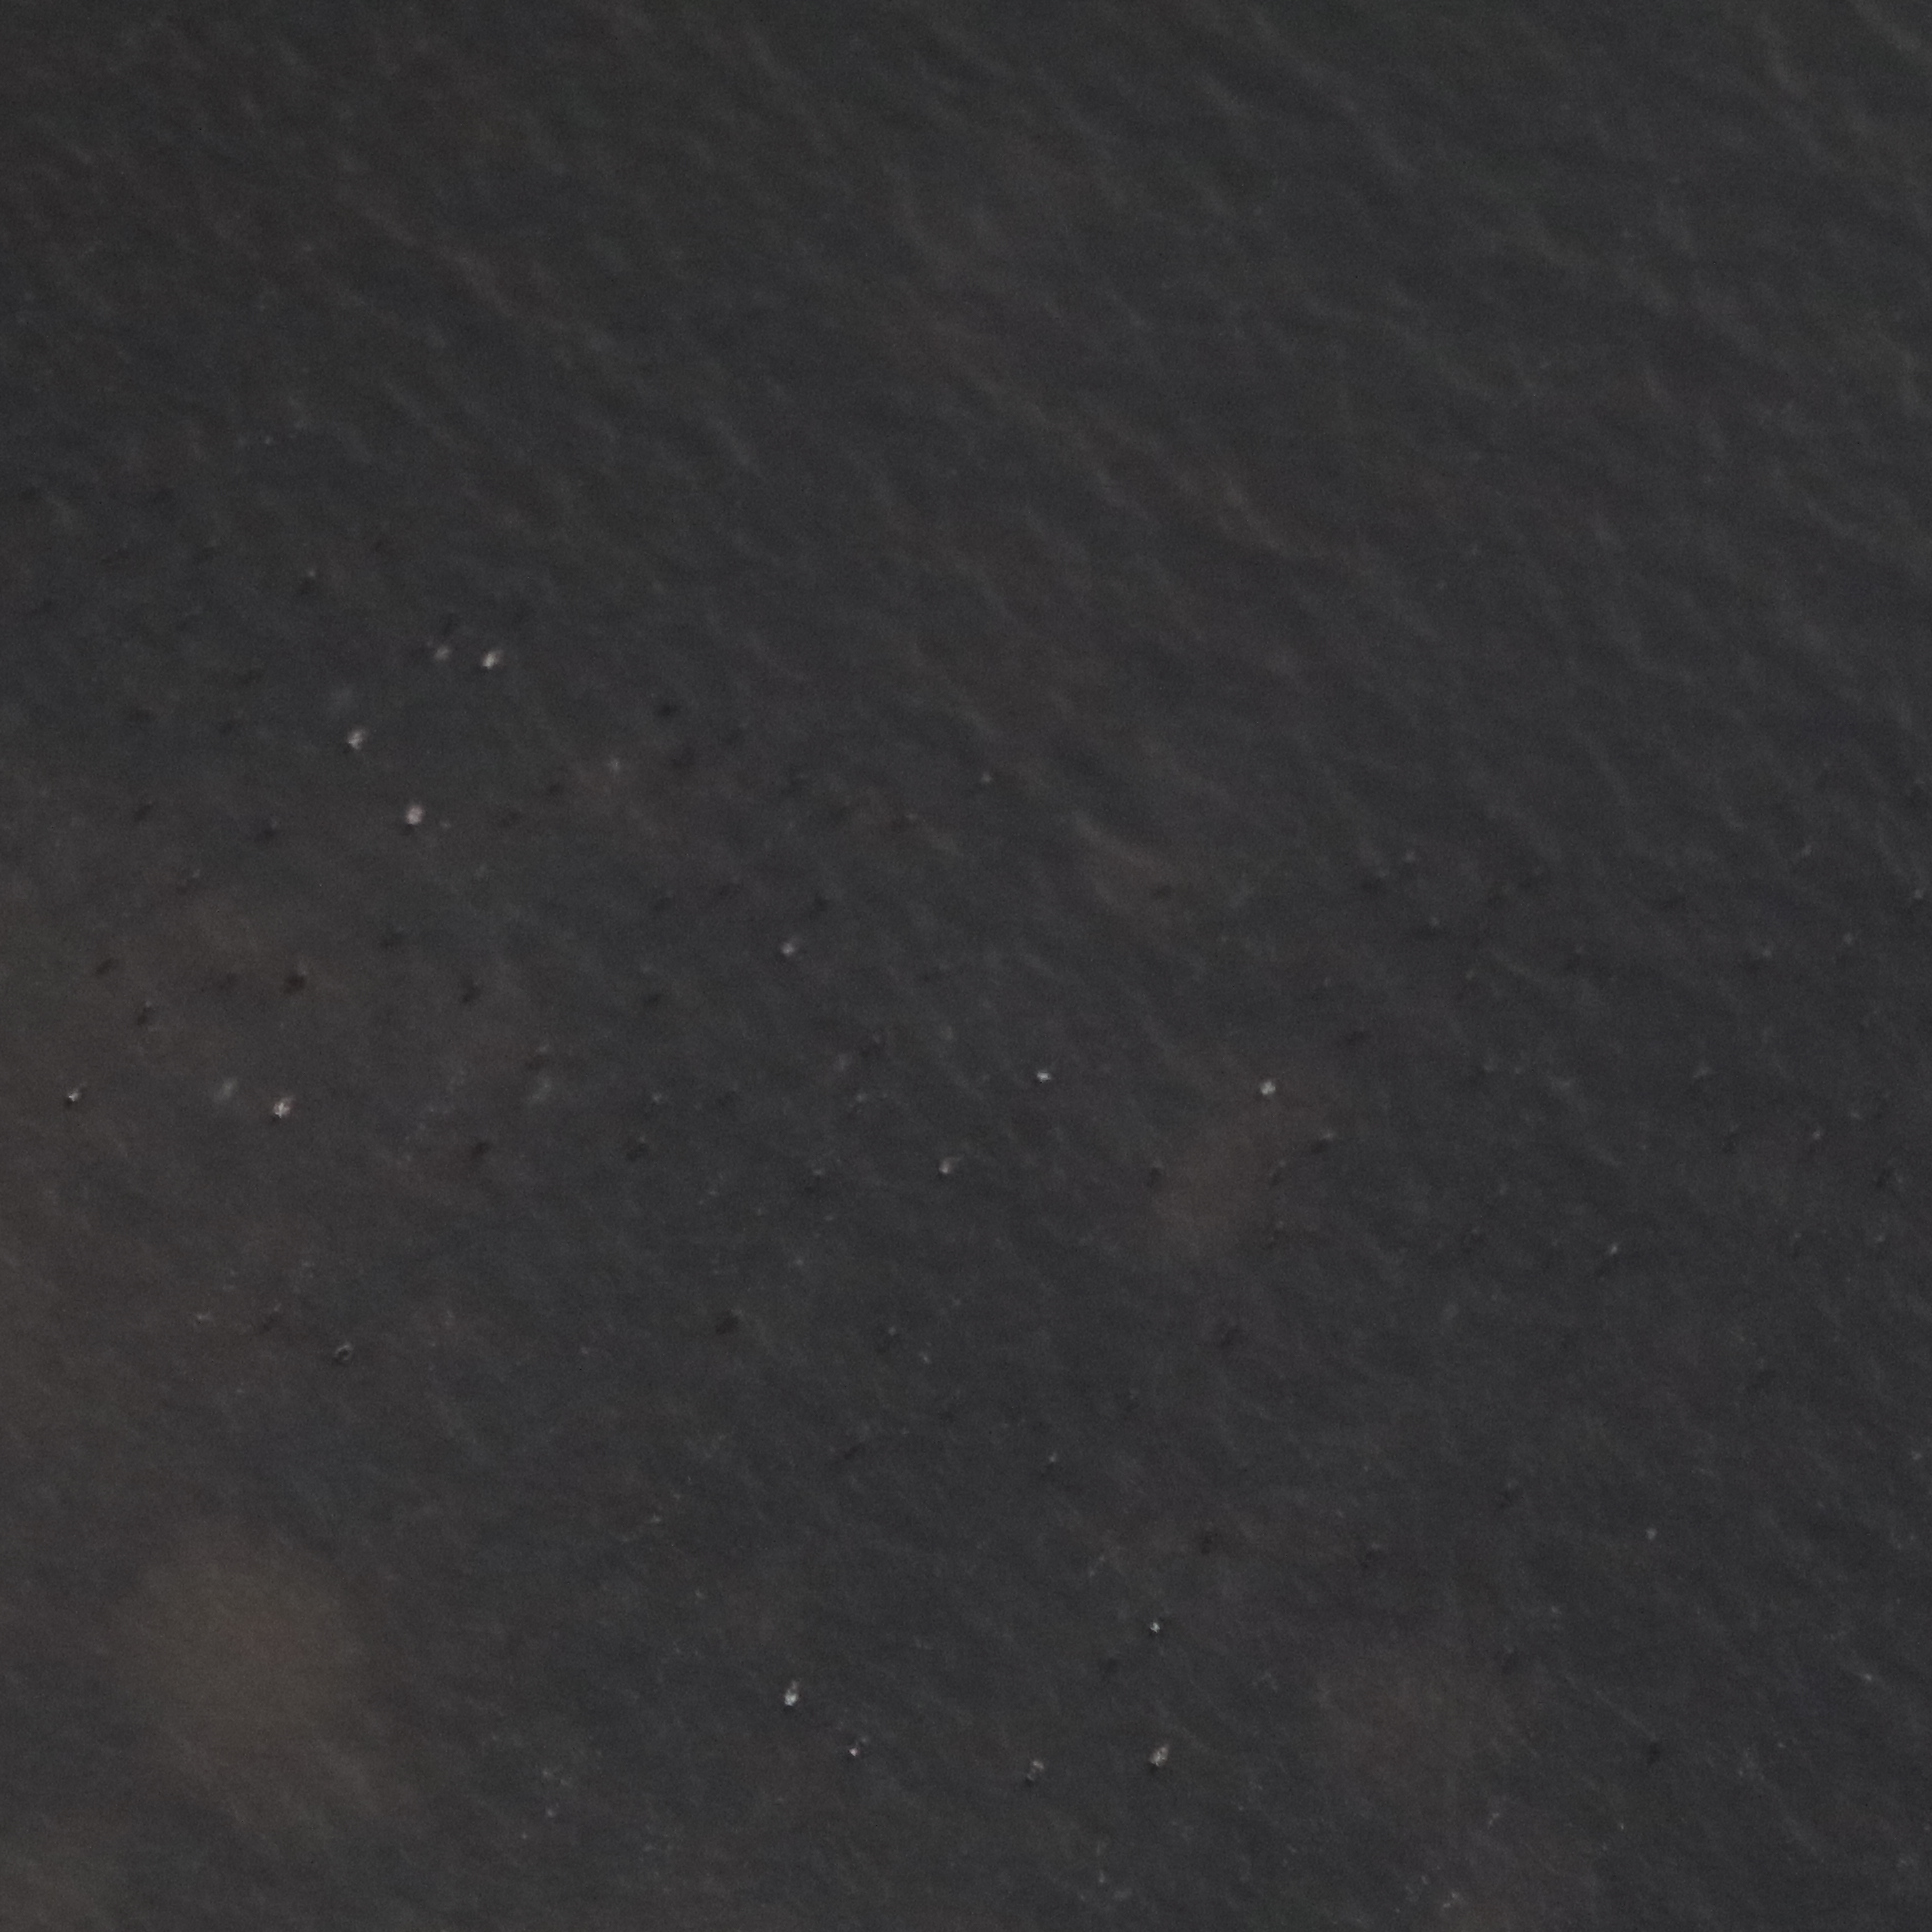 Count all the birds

103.